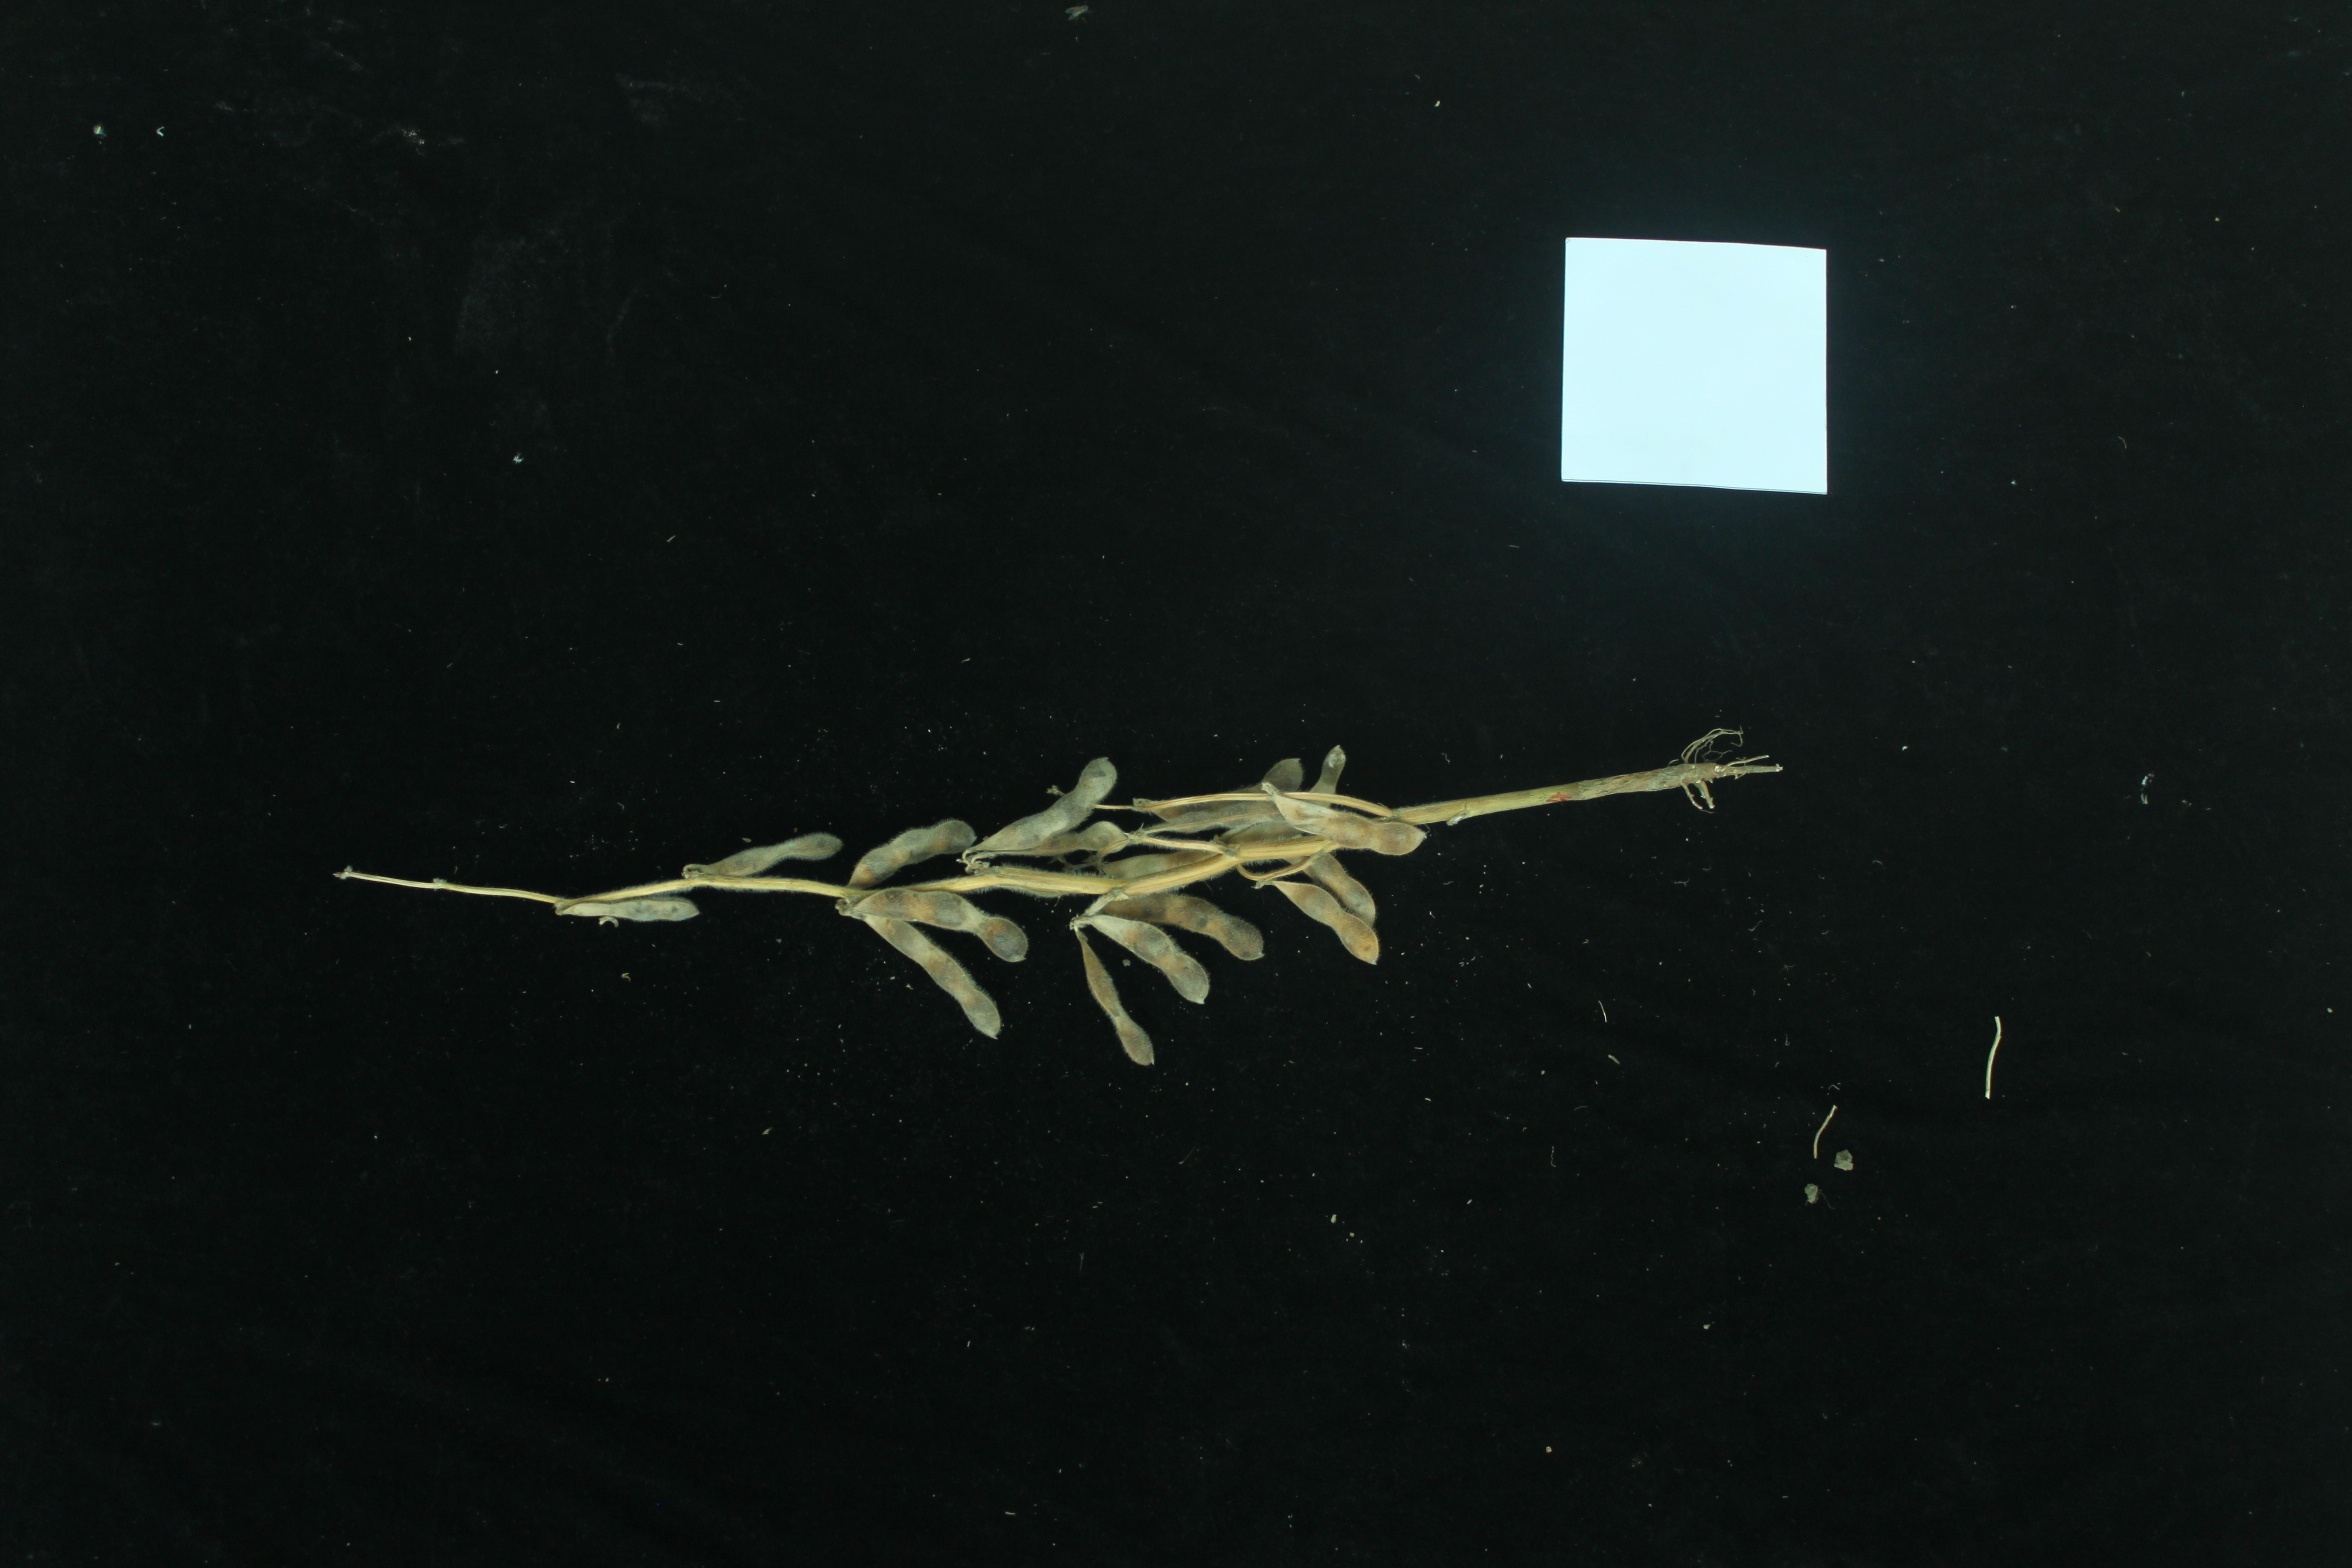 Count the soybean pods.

17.